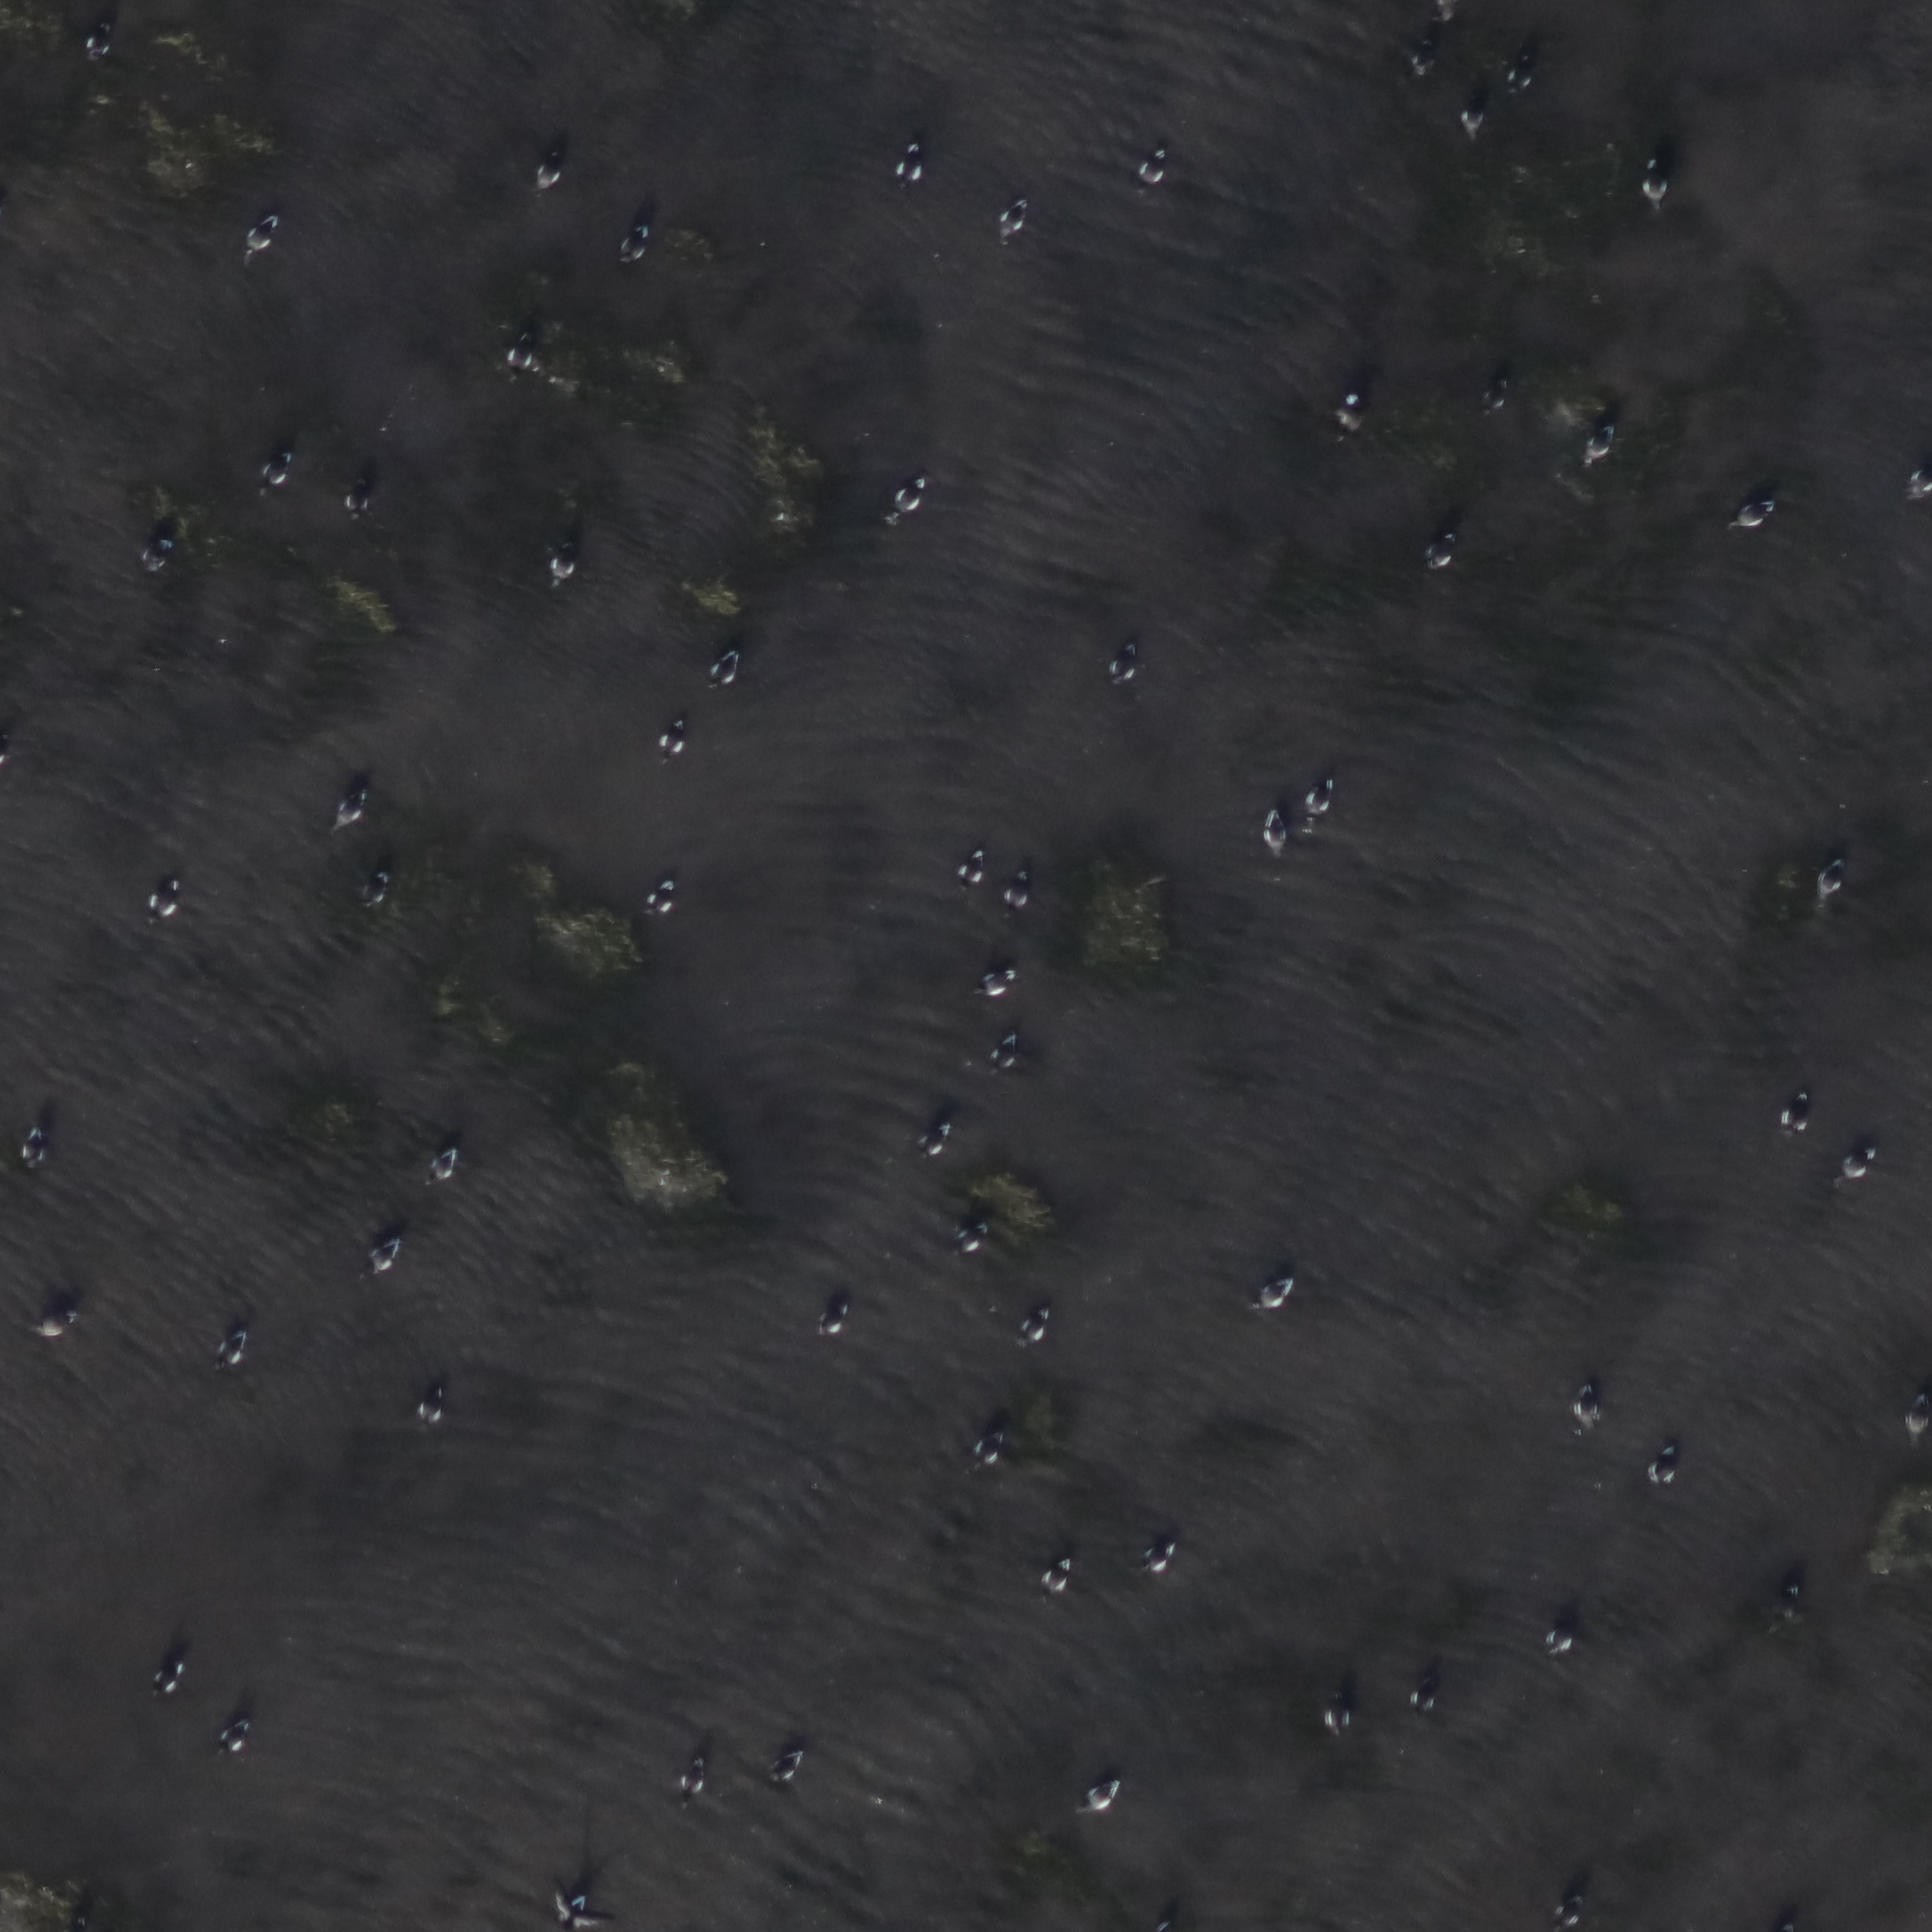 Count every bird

68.